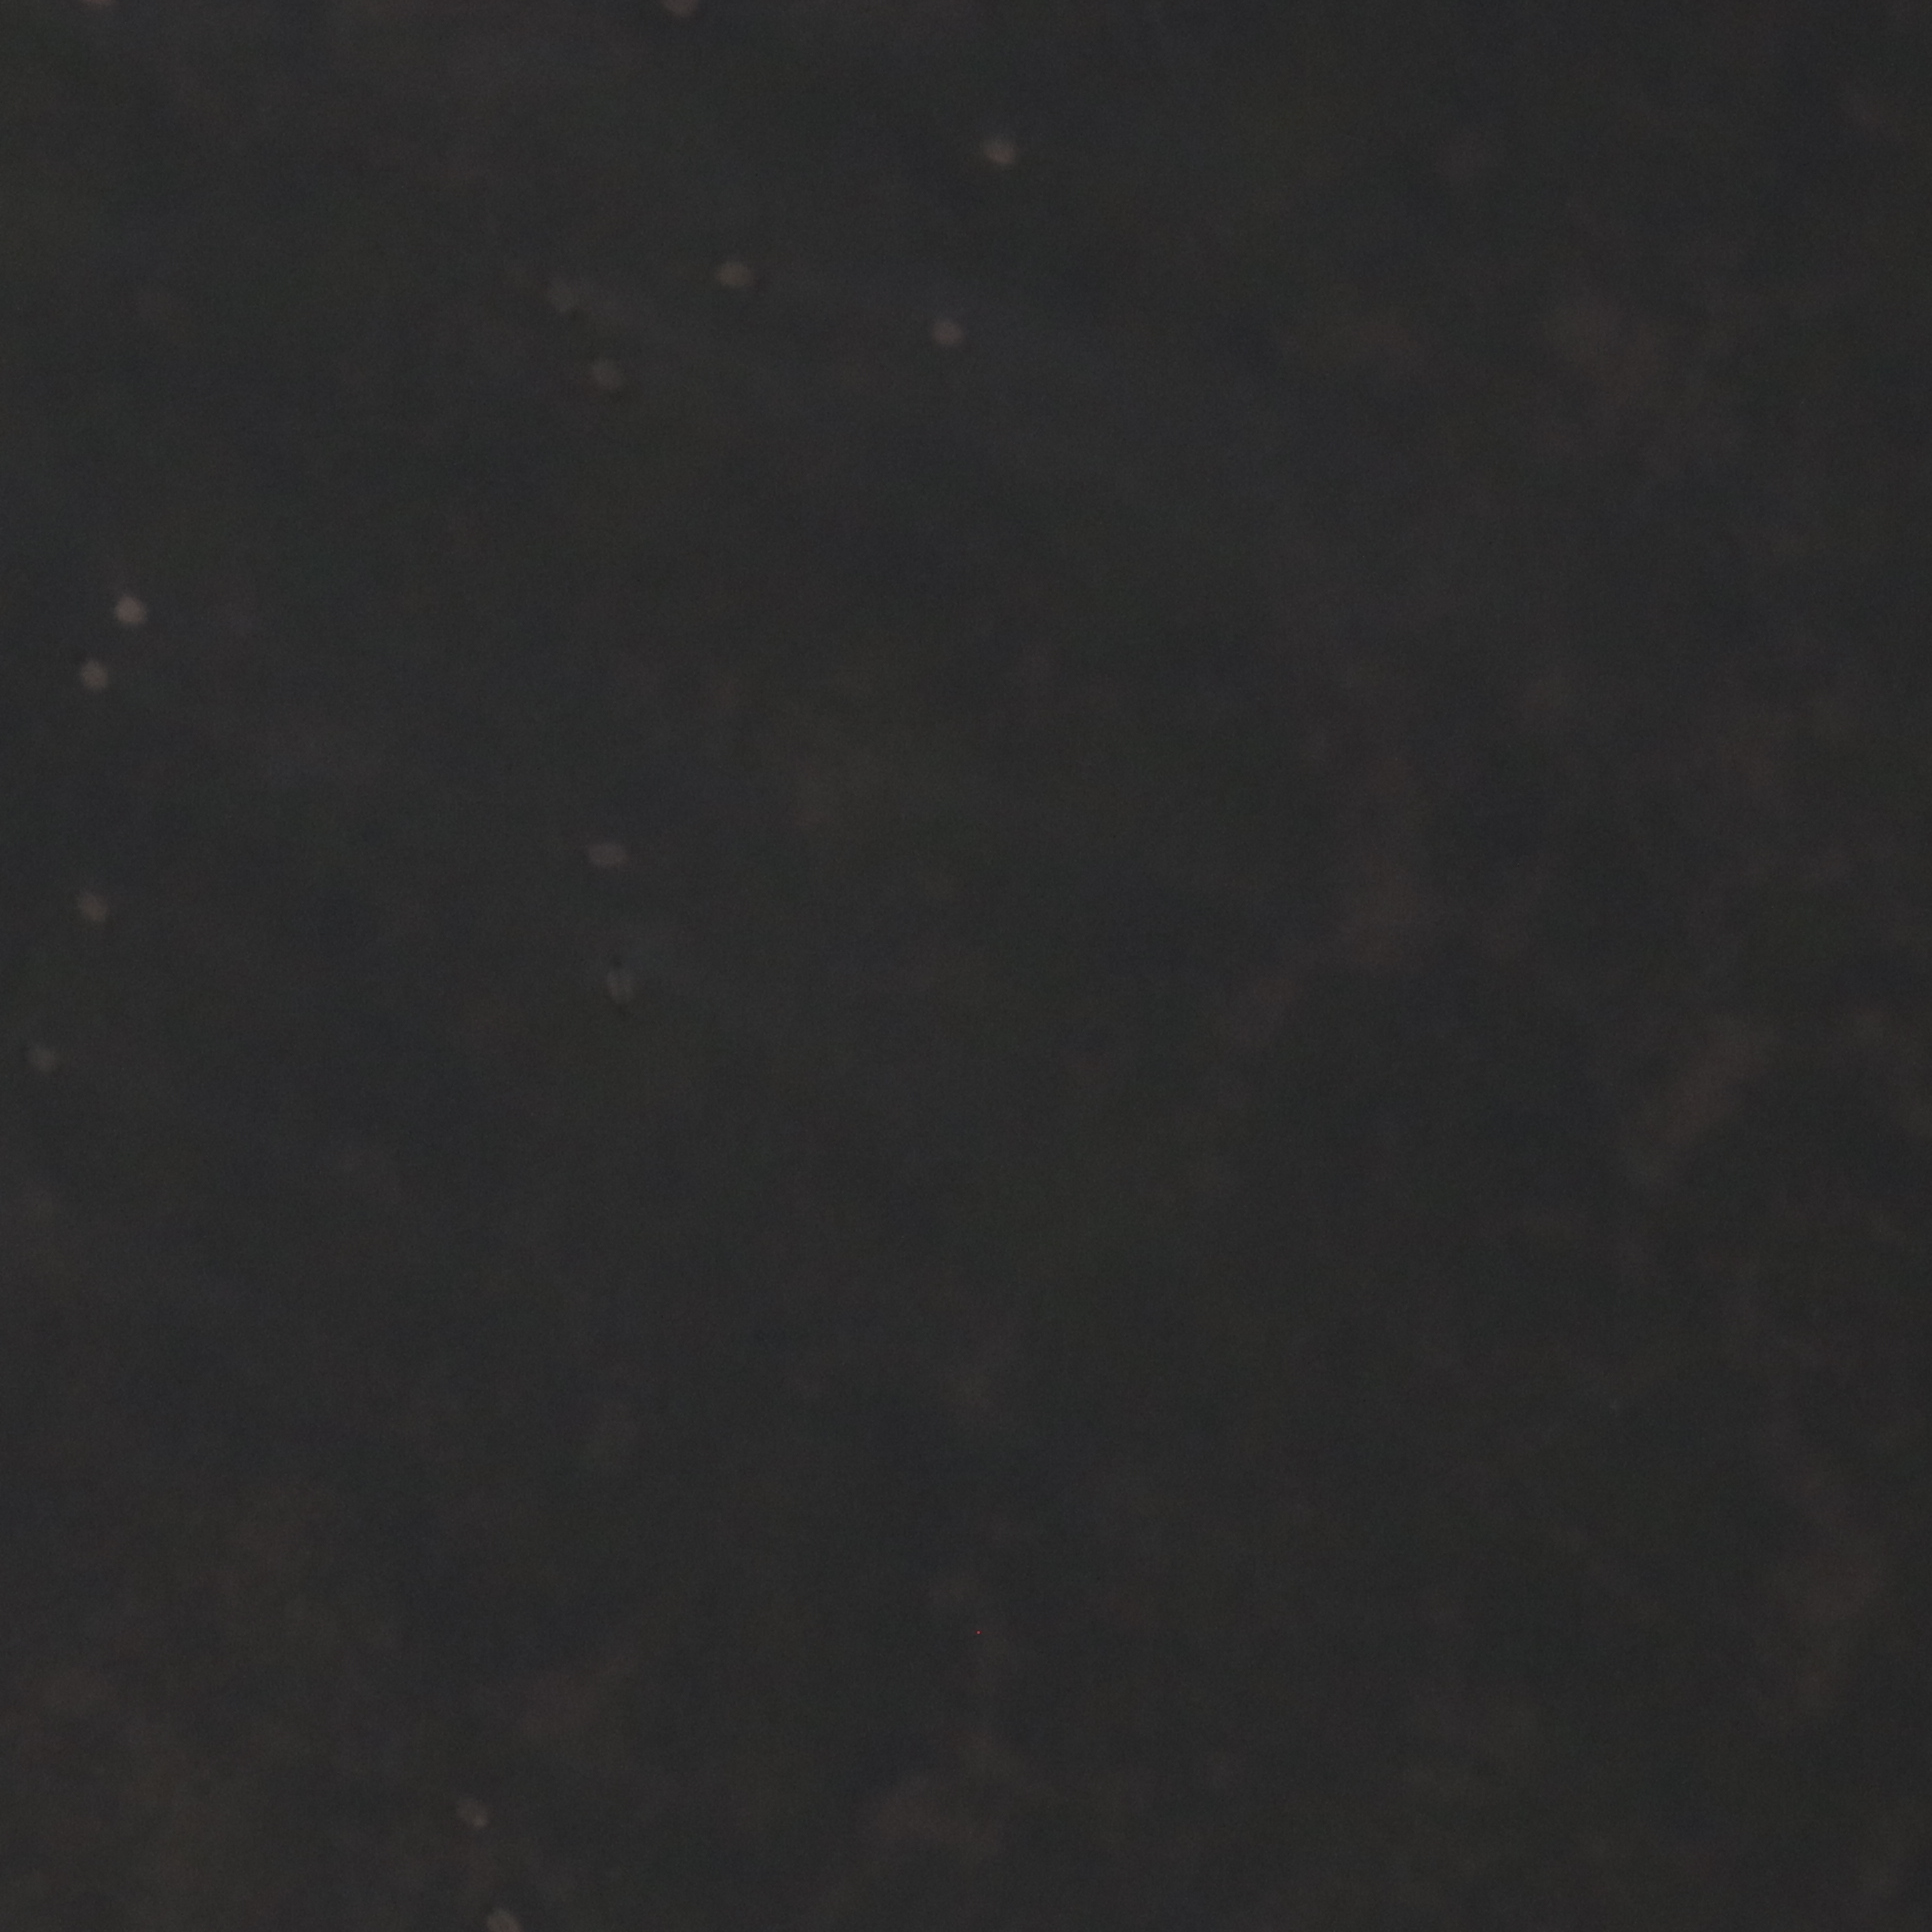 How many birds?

14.